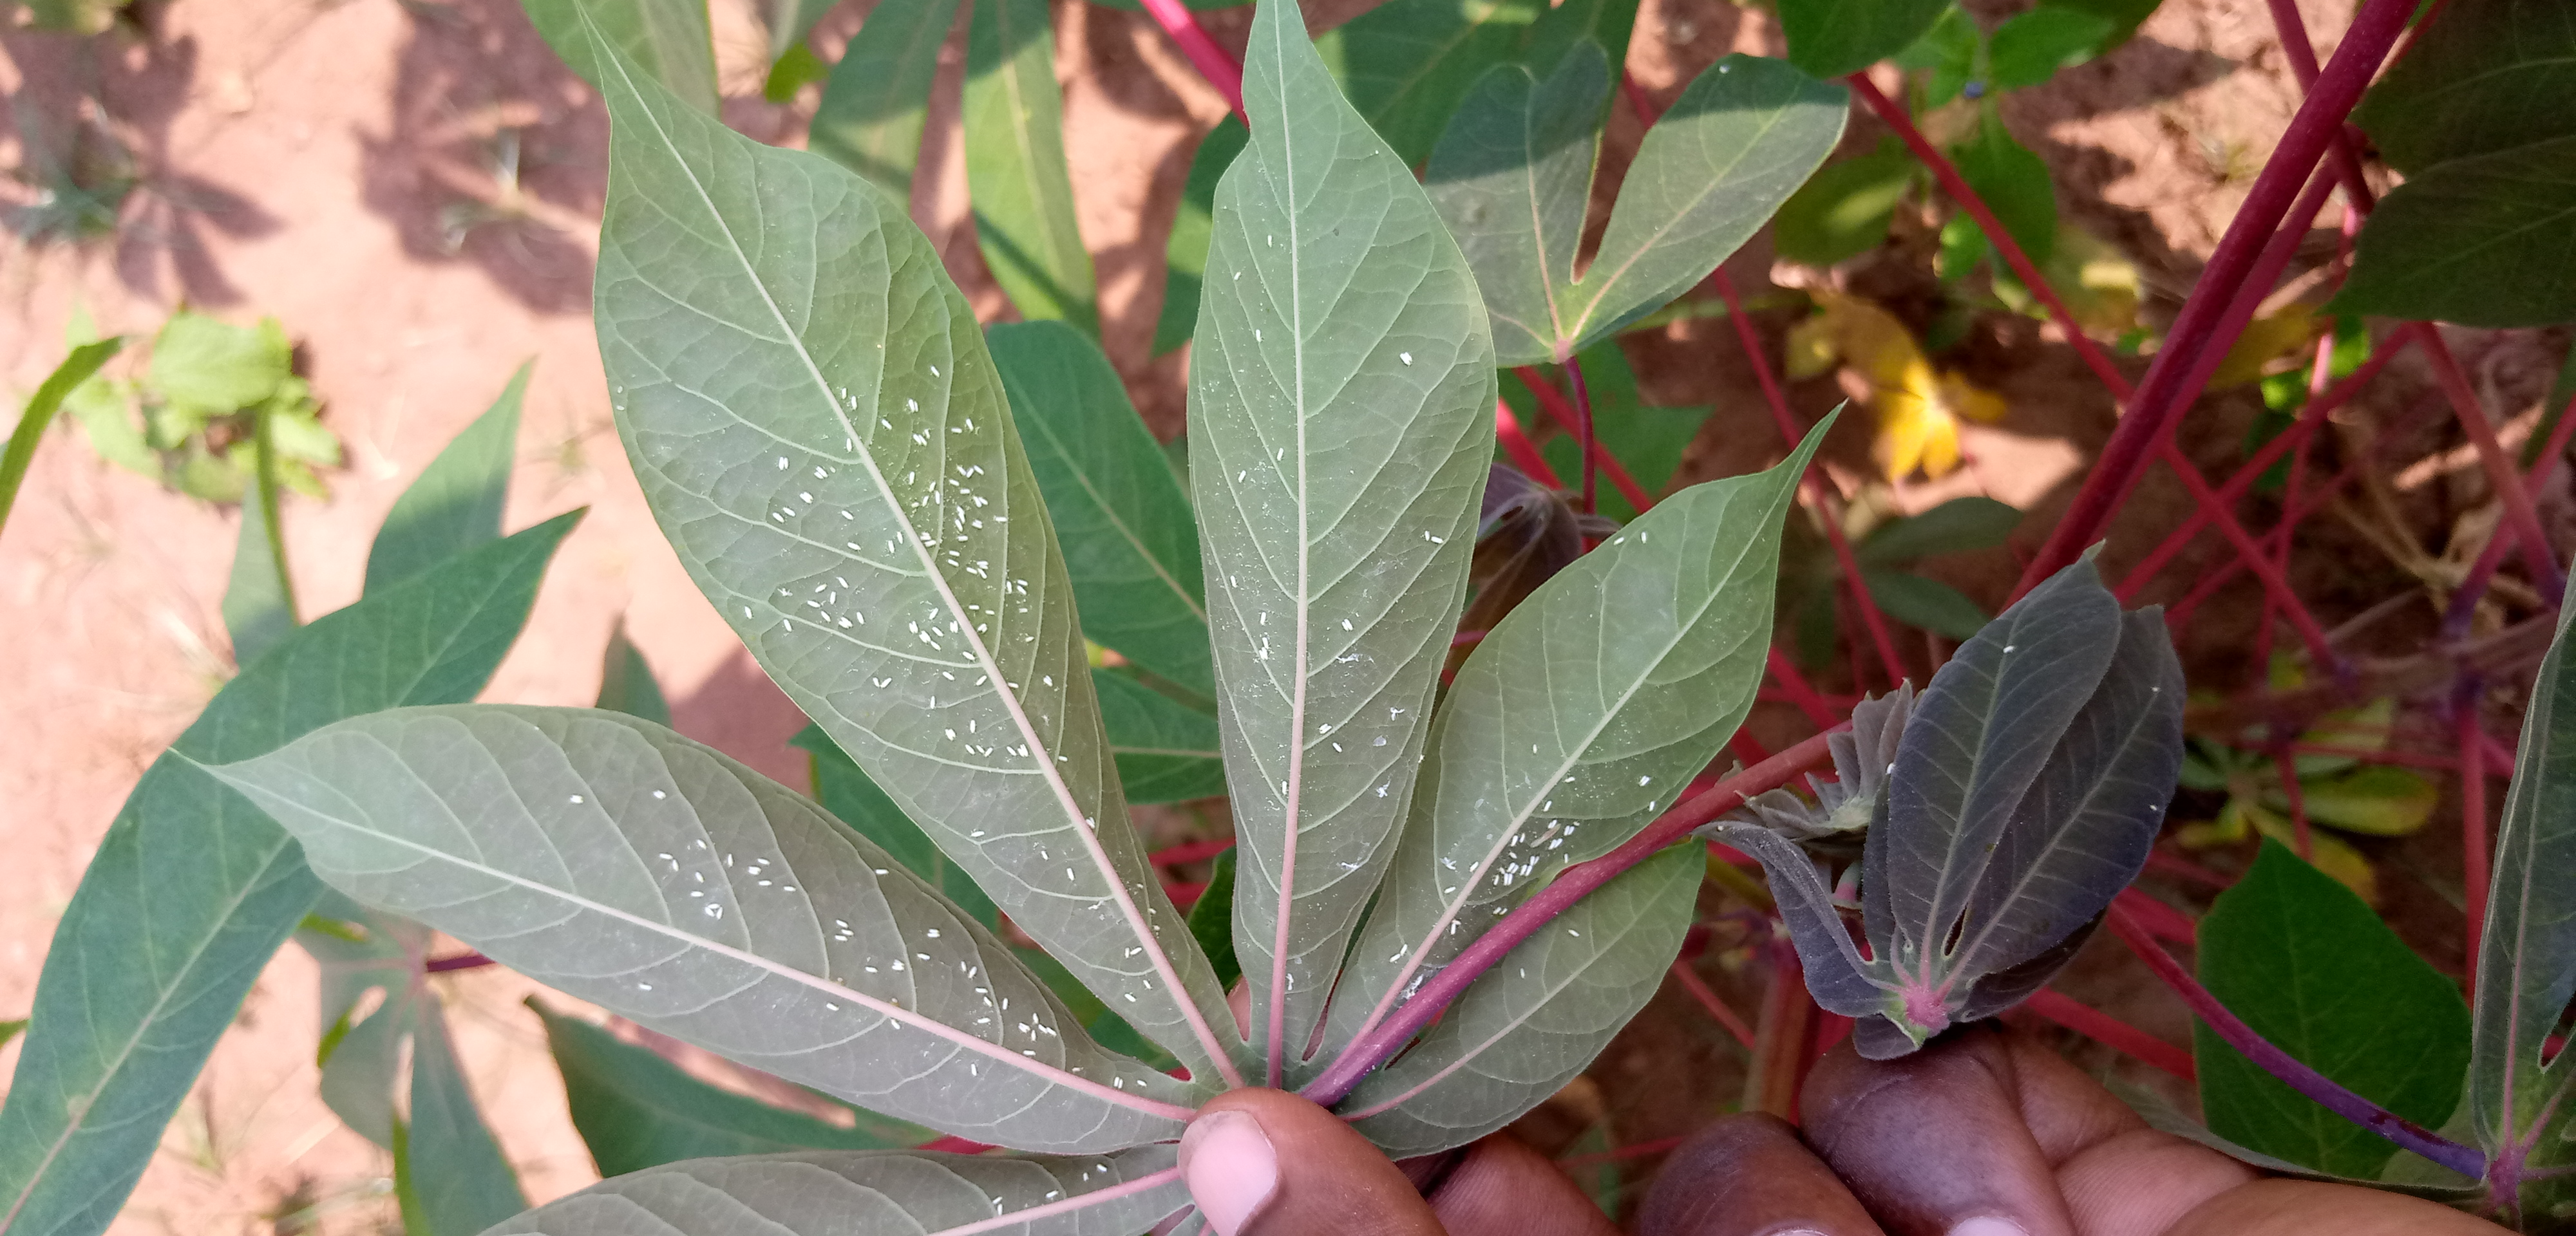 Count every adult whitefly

212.